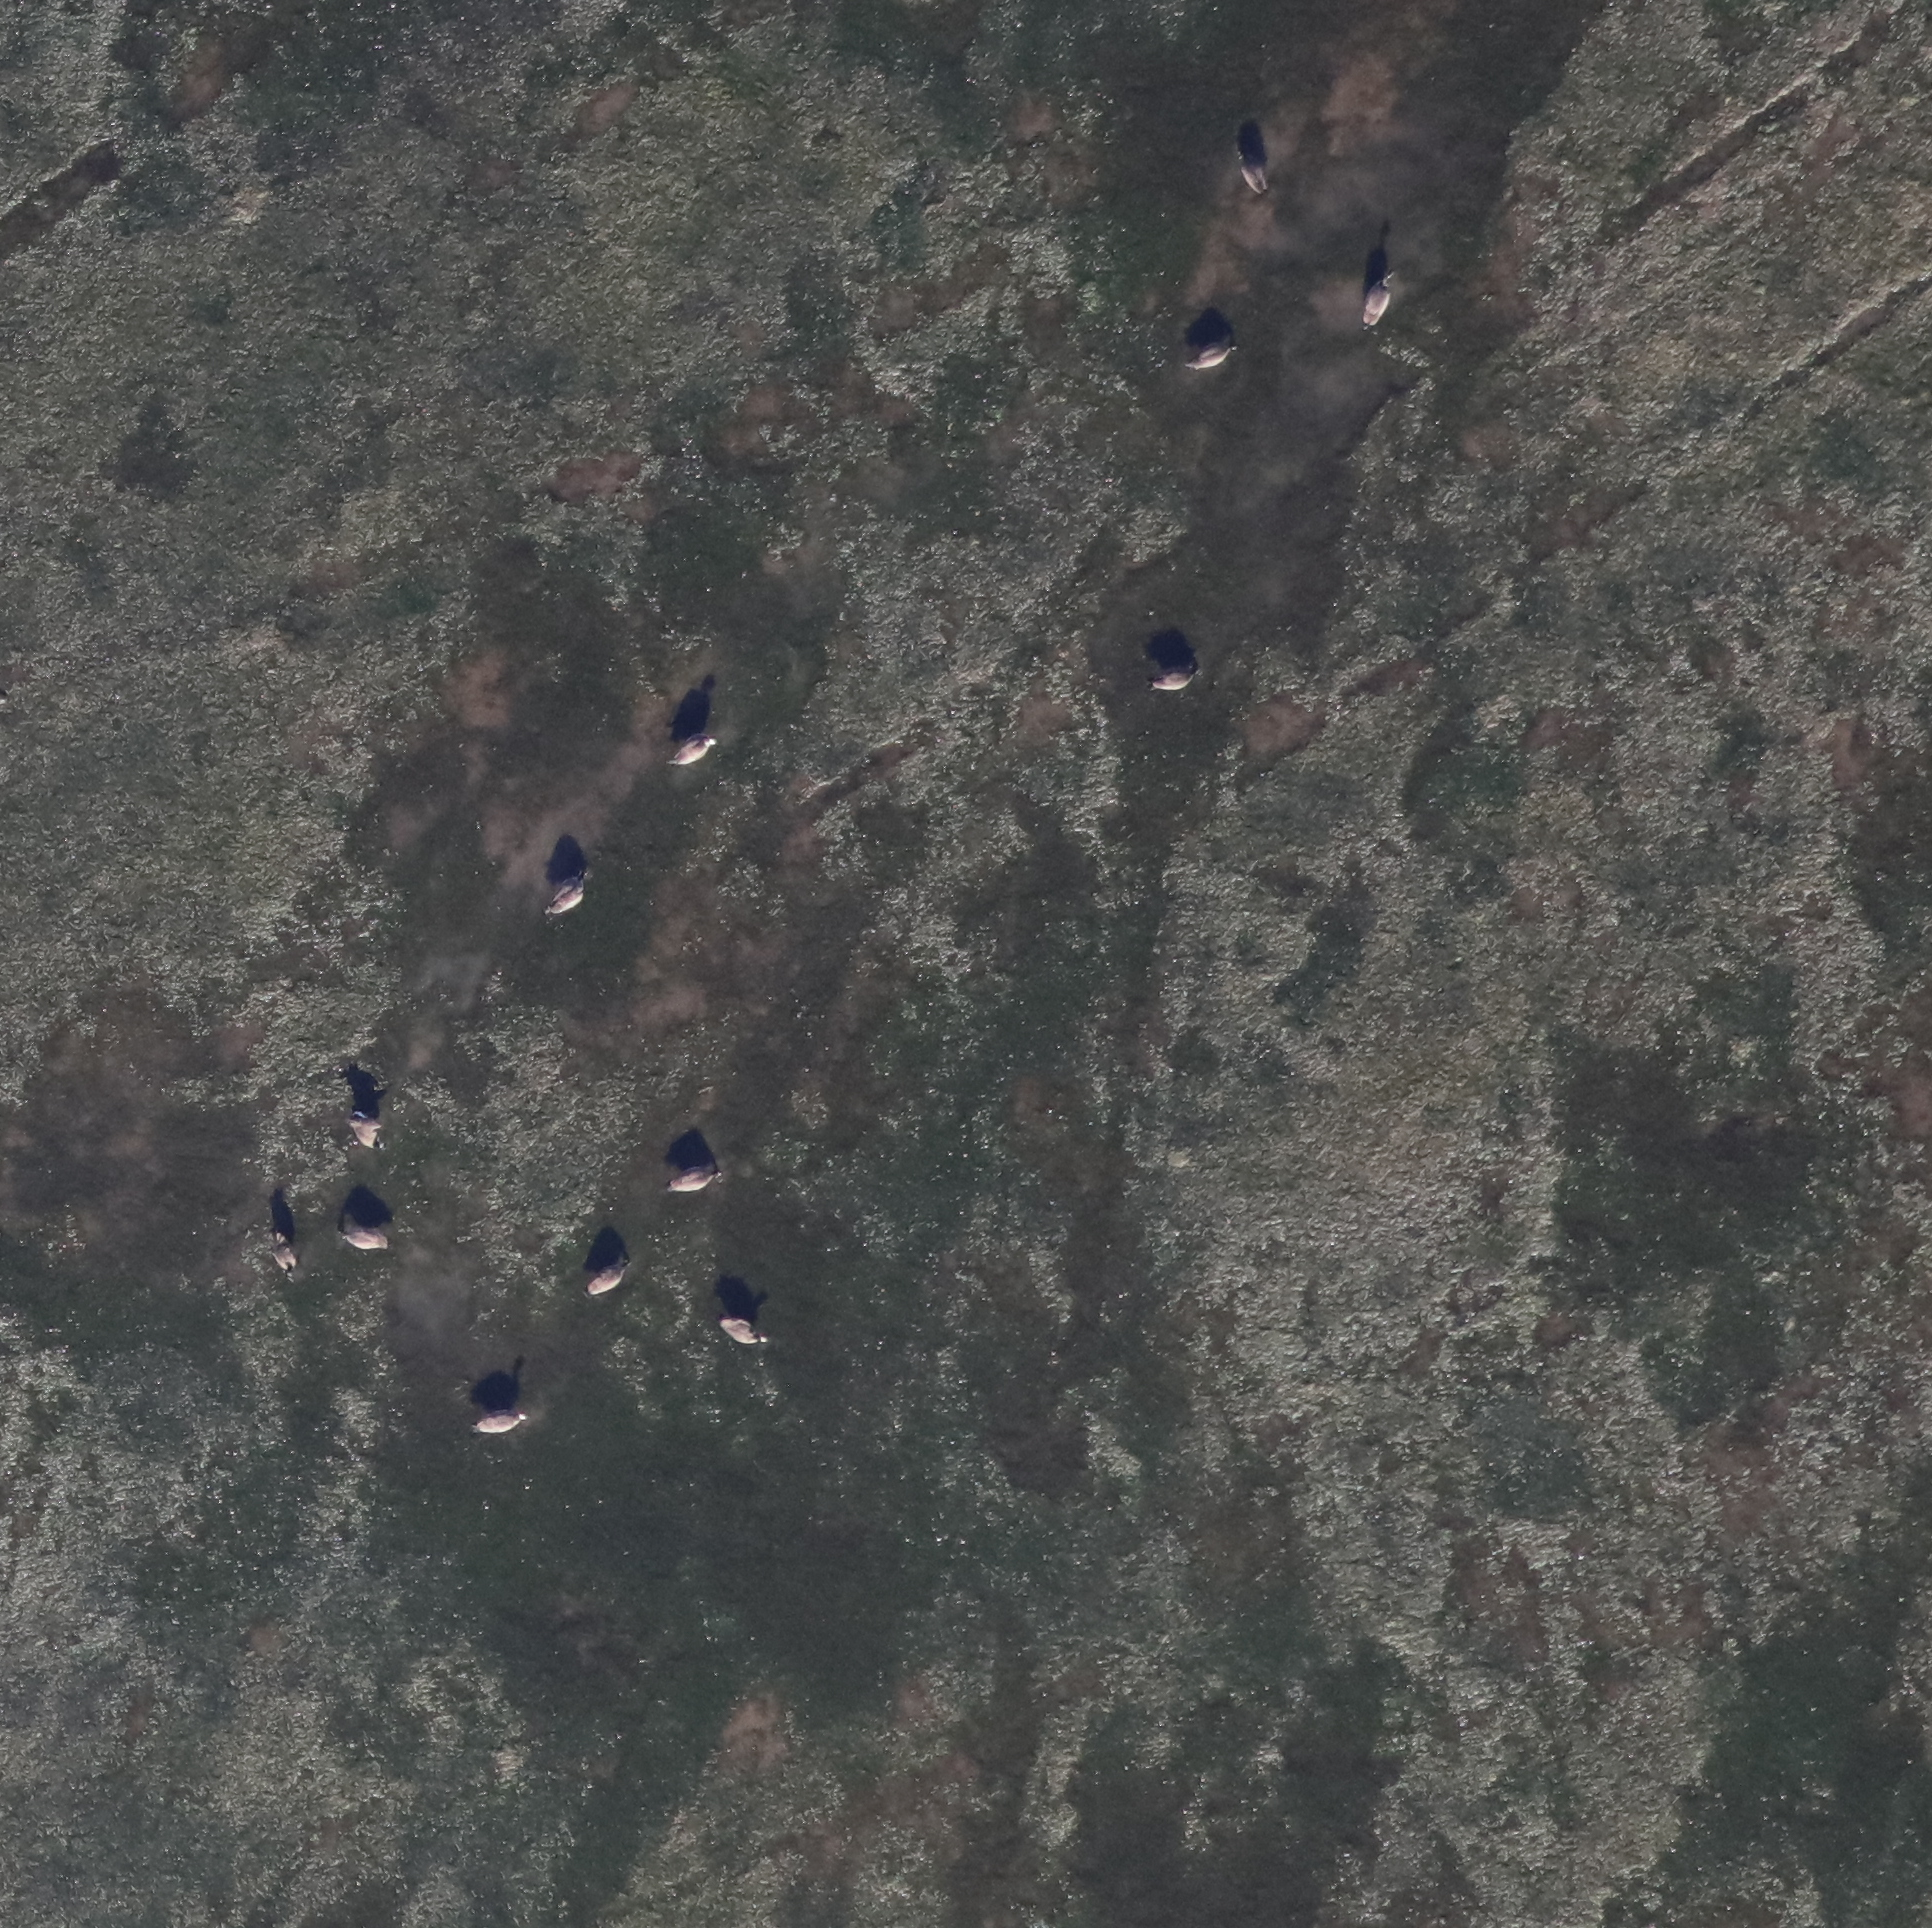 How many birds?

13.